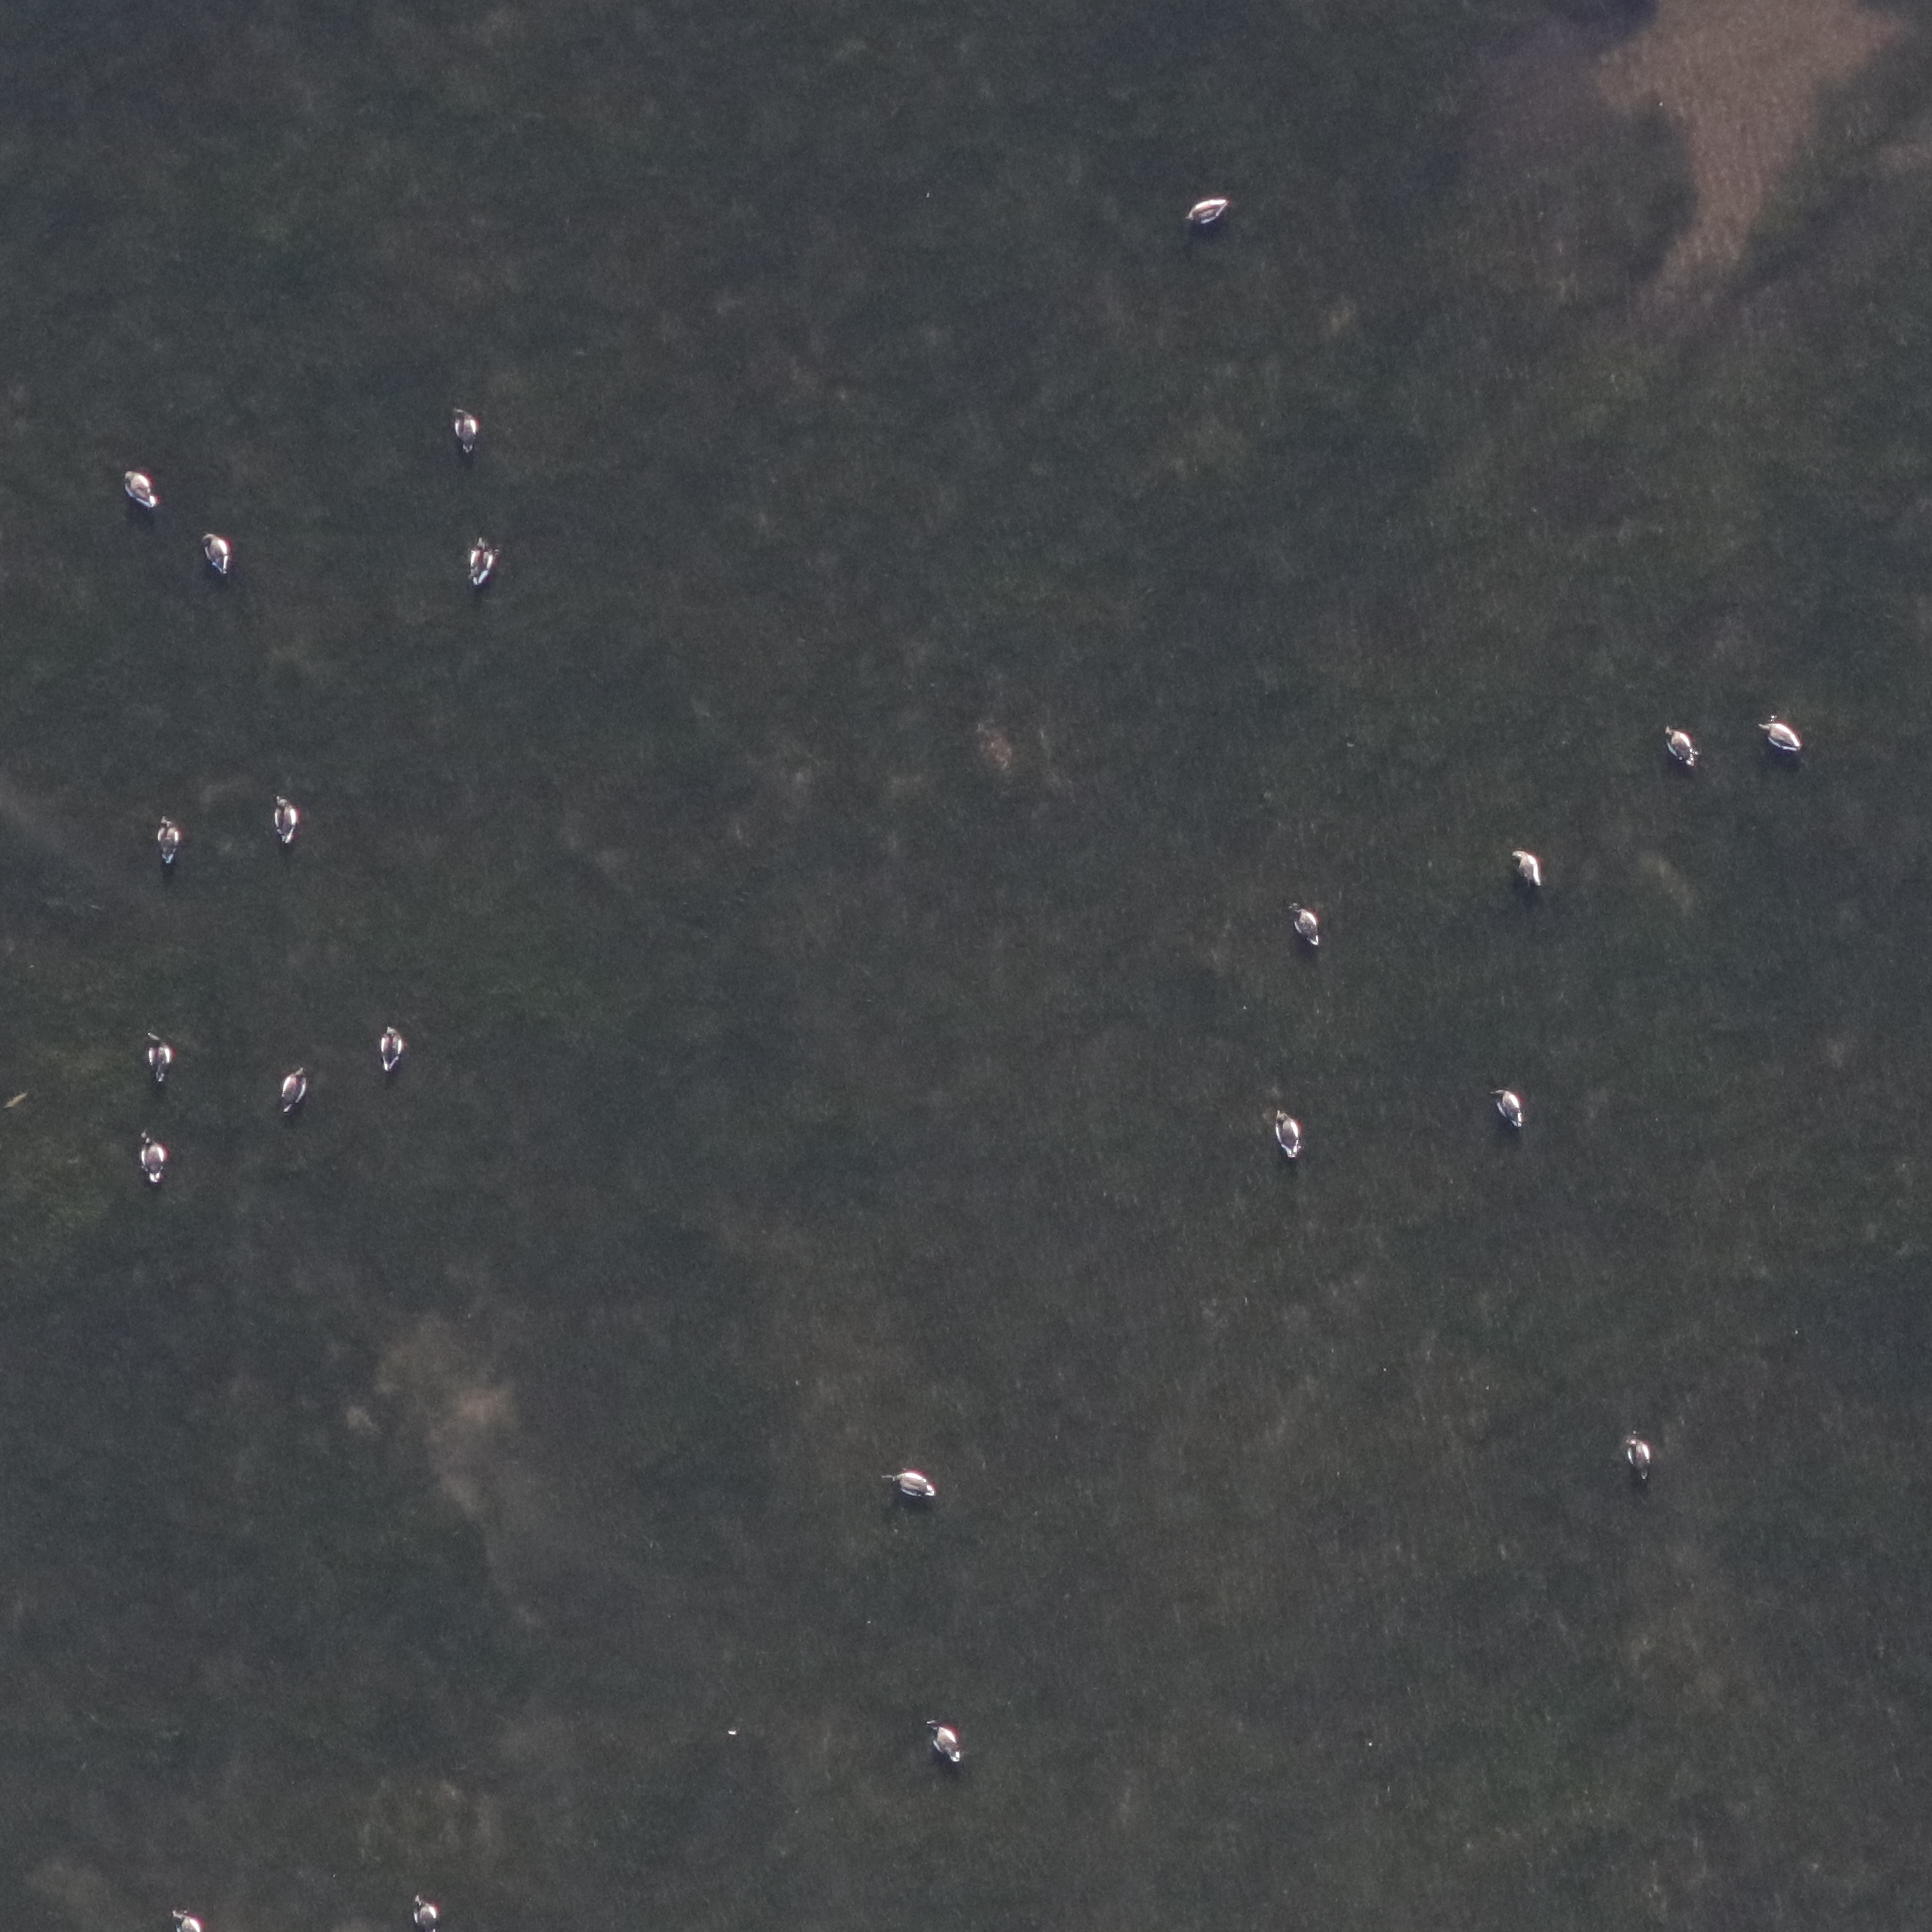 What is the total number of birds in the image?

22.